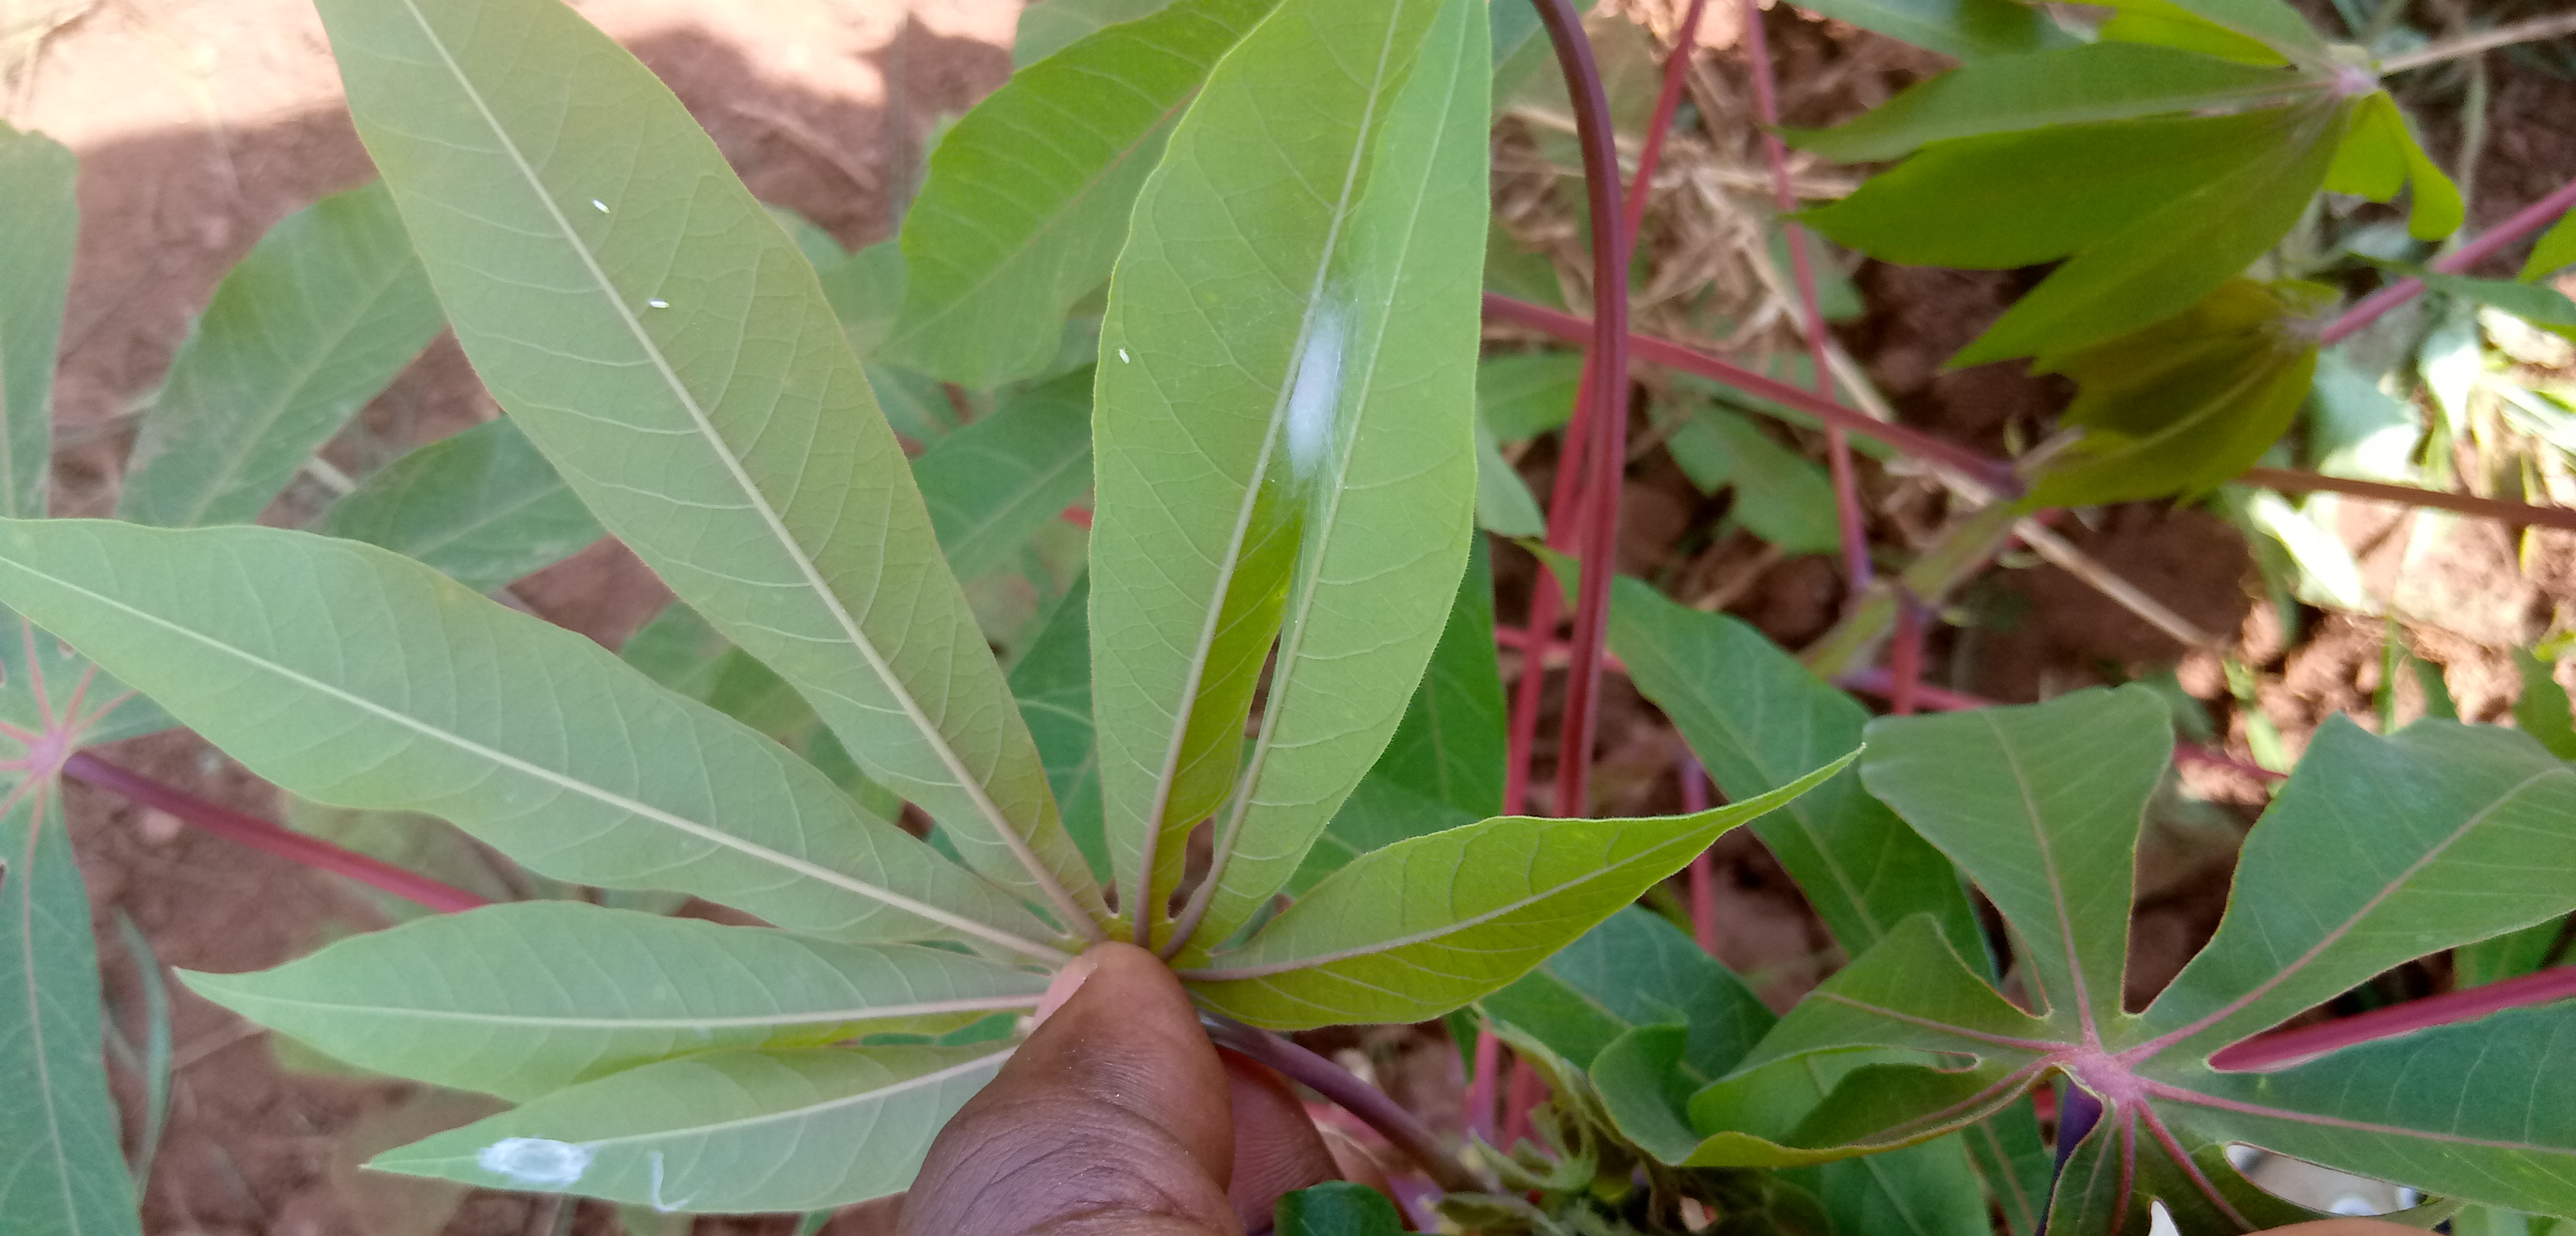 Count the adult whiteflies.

3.